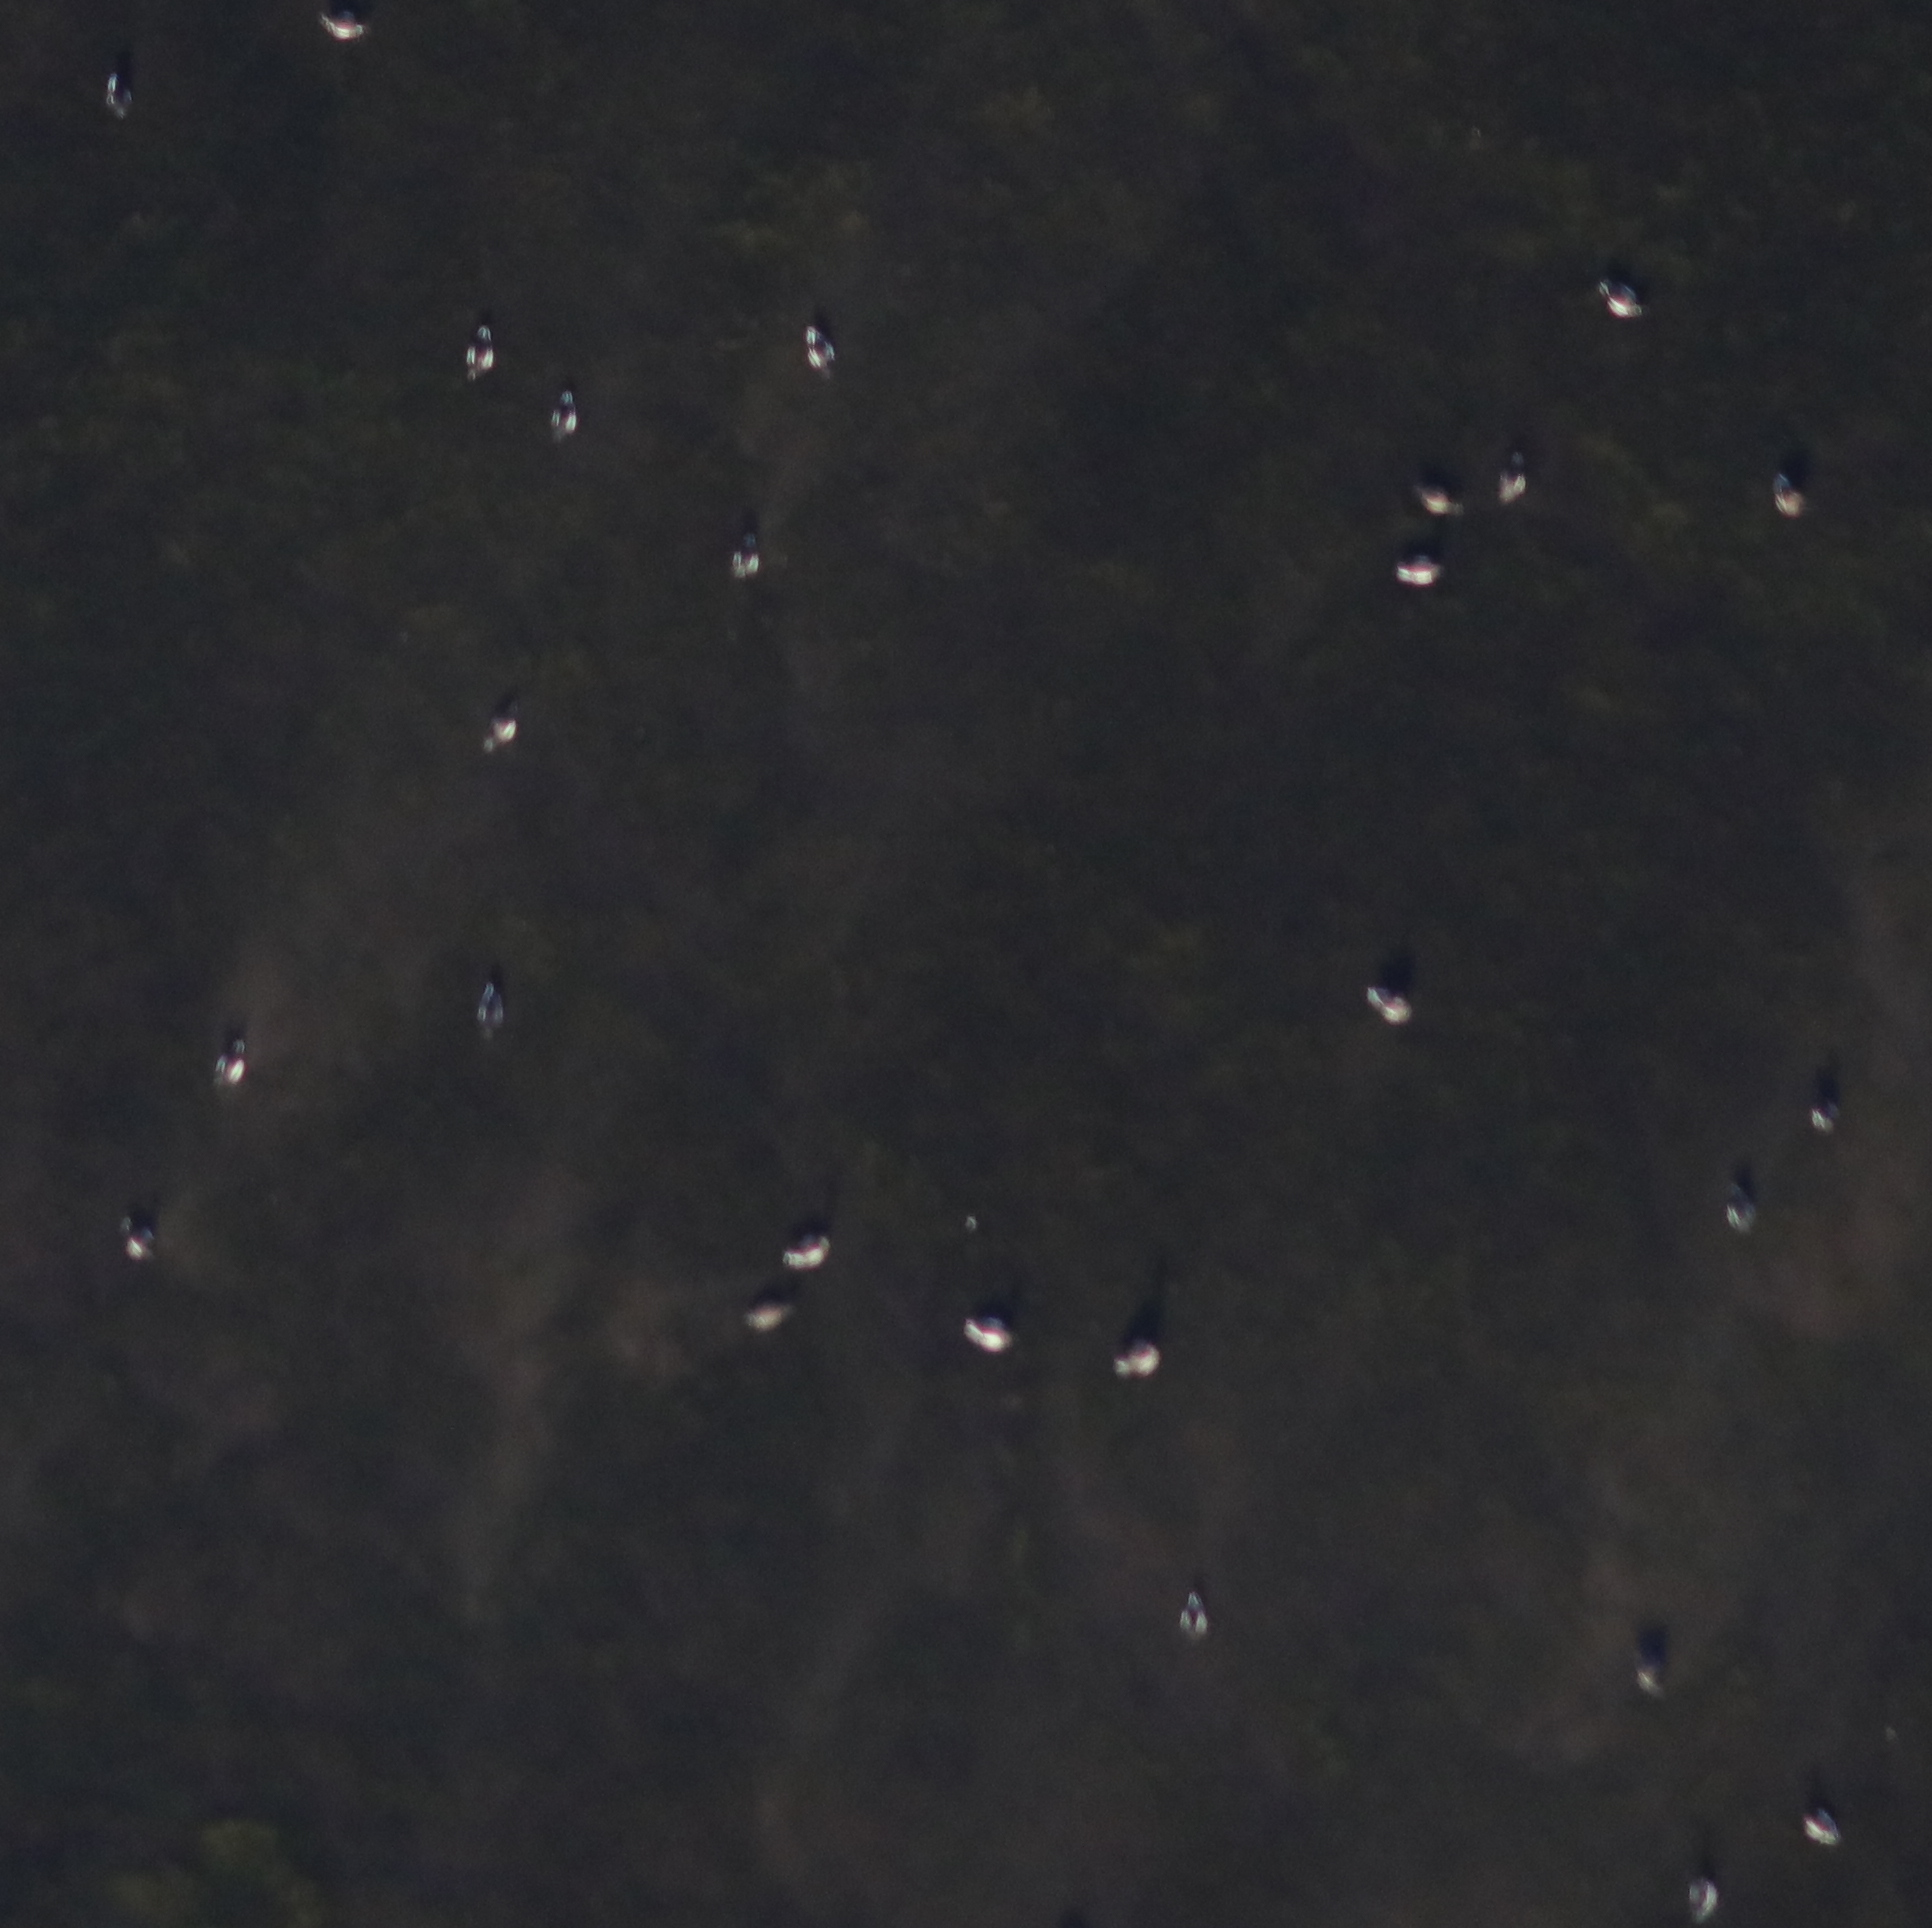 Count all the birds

26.